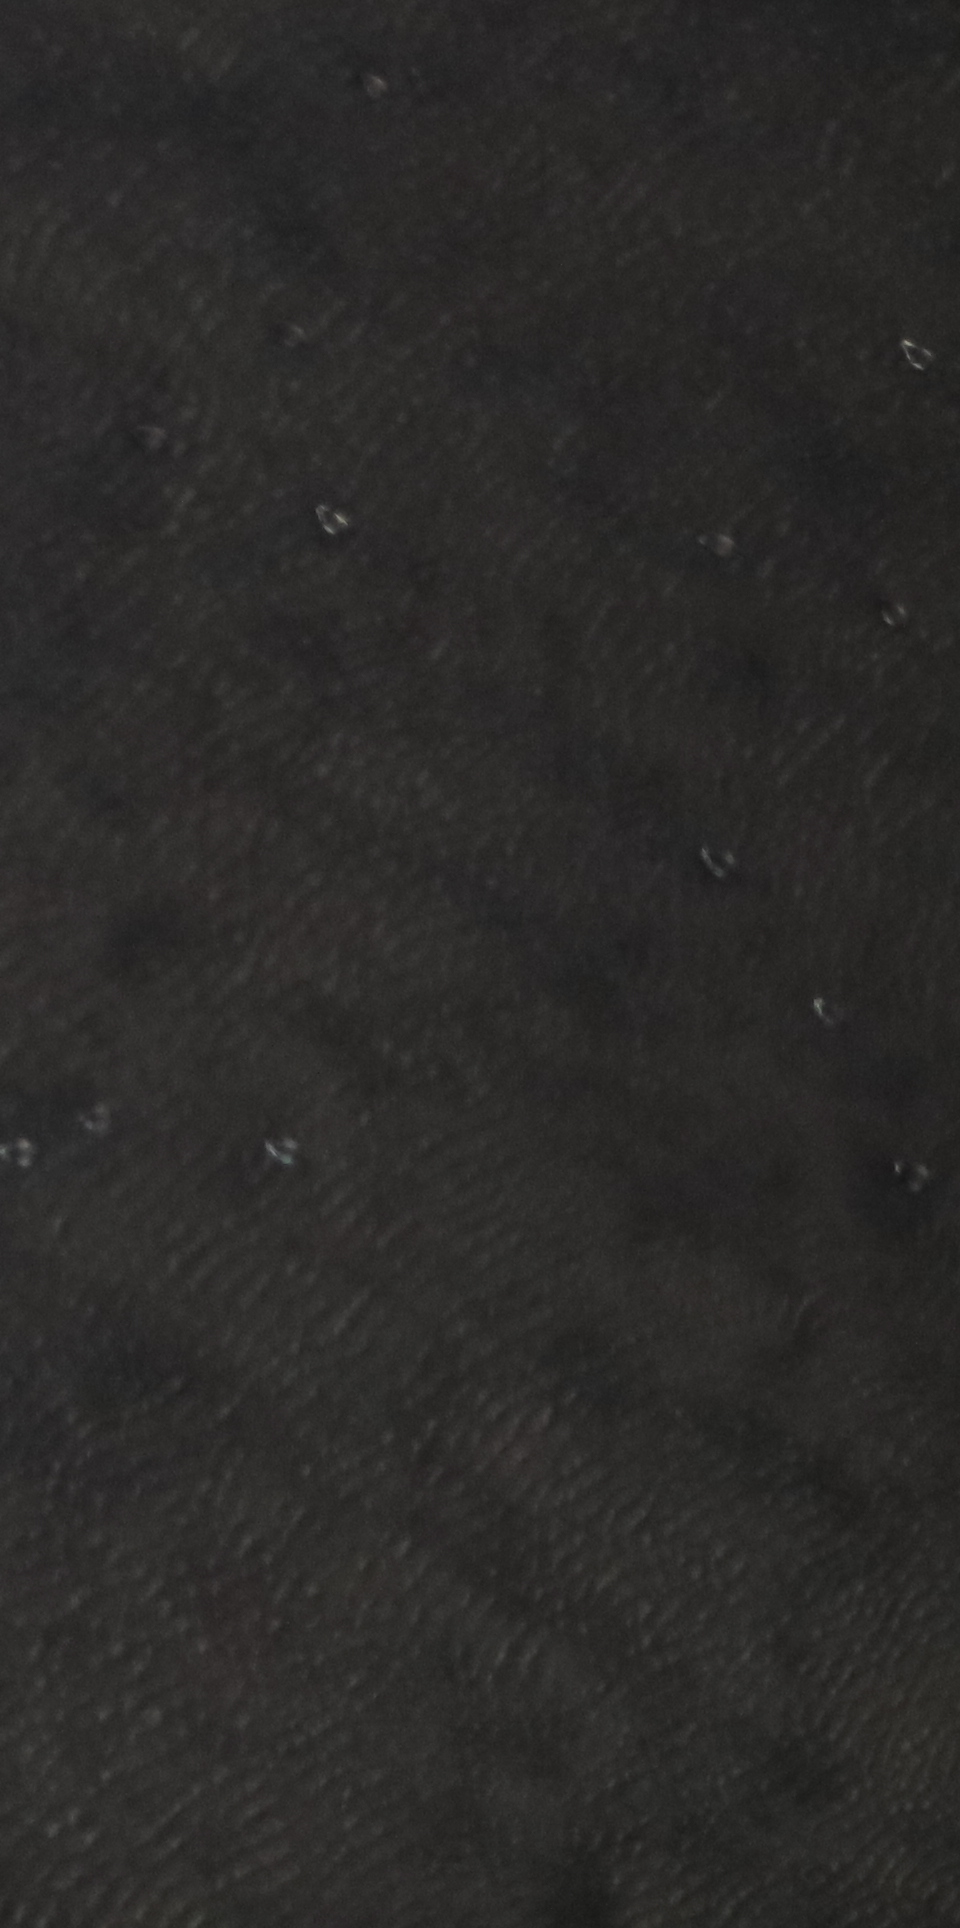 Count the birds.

13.